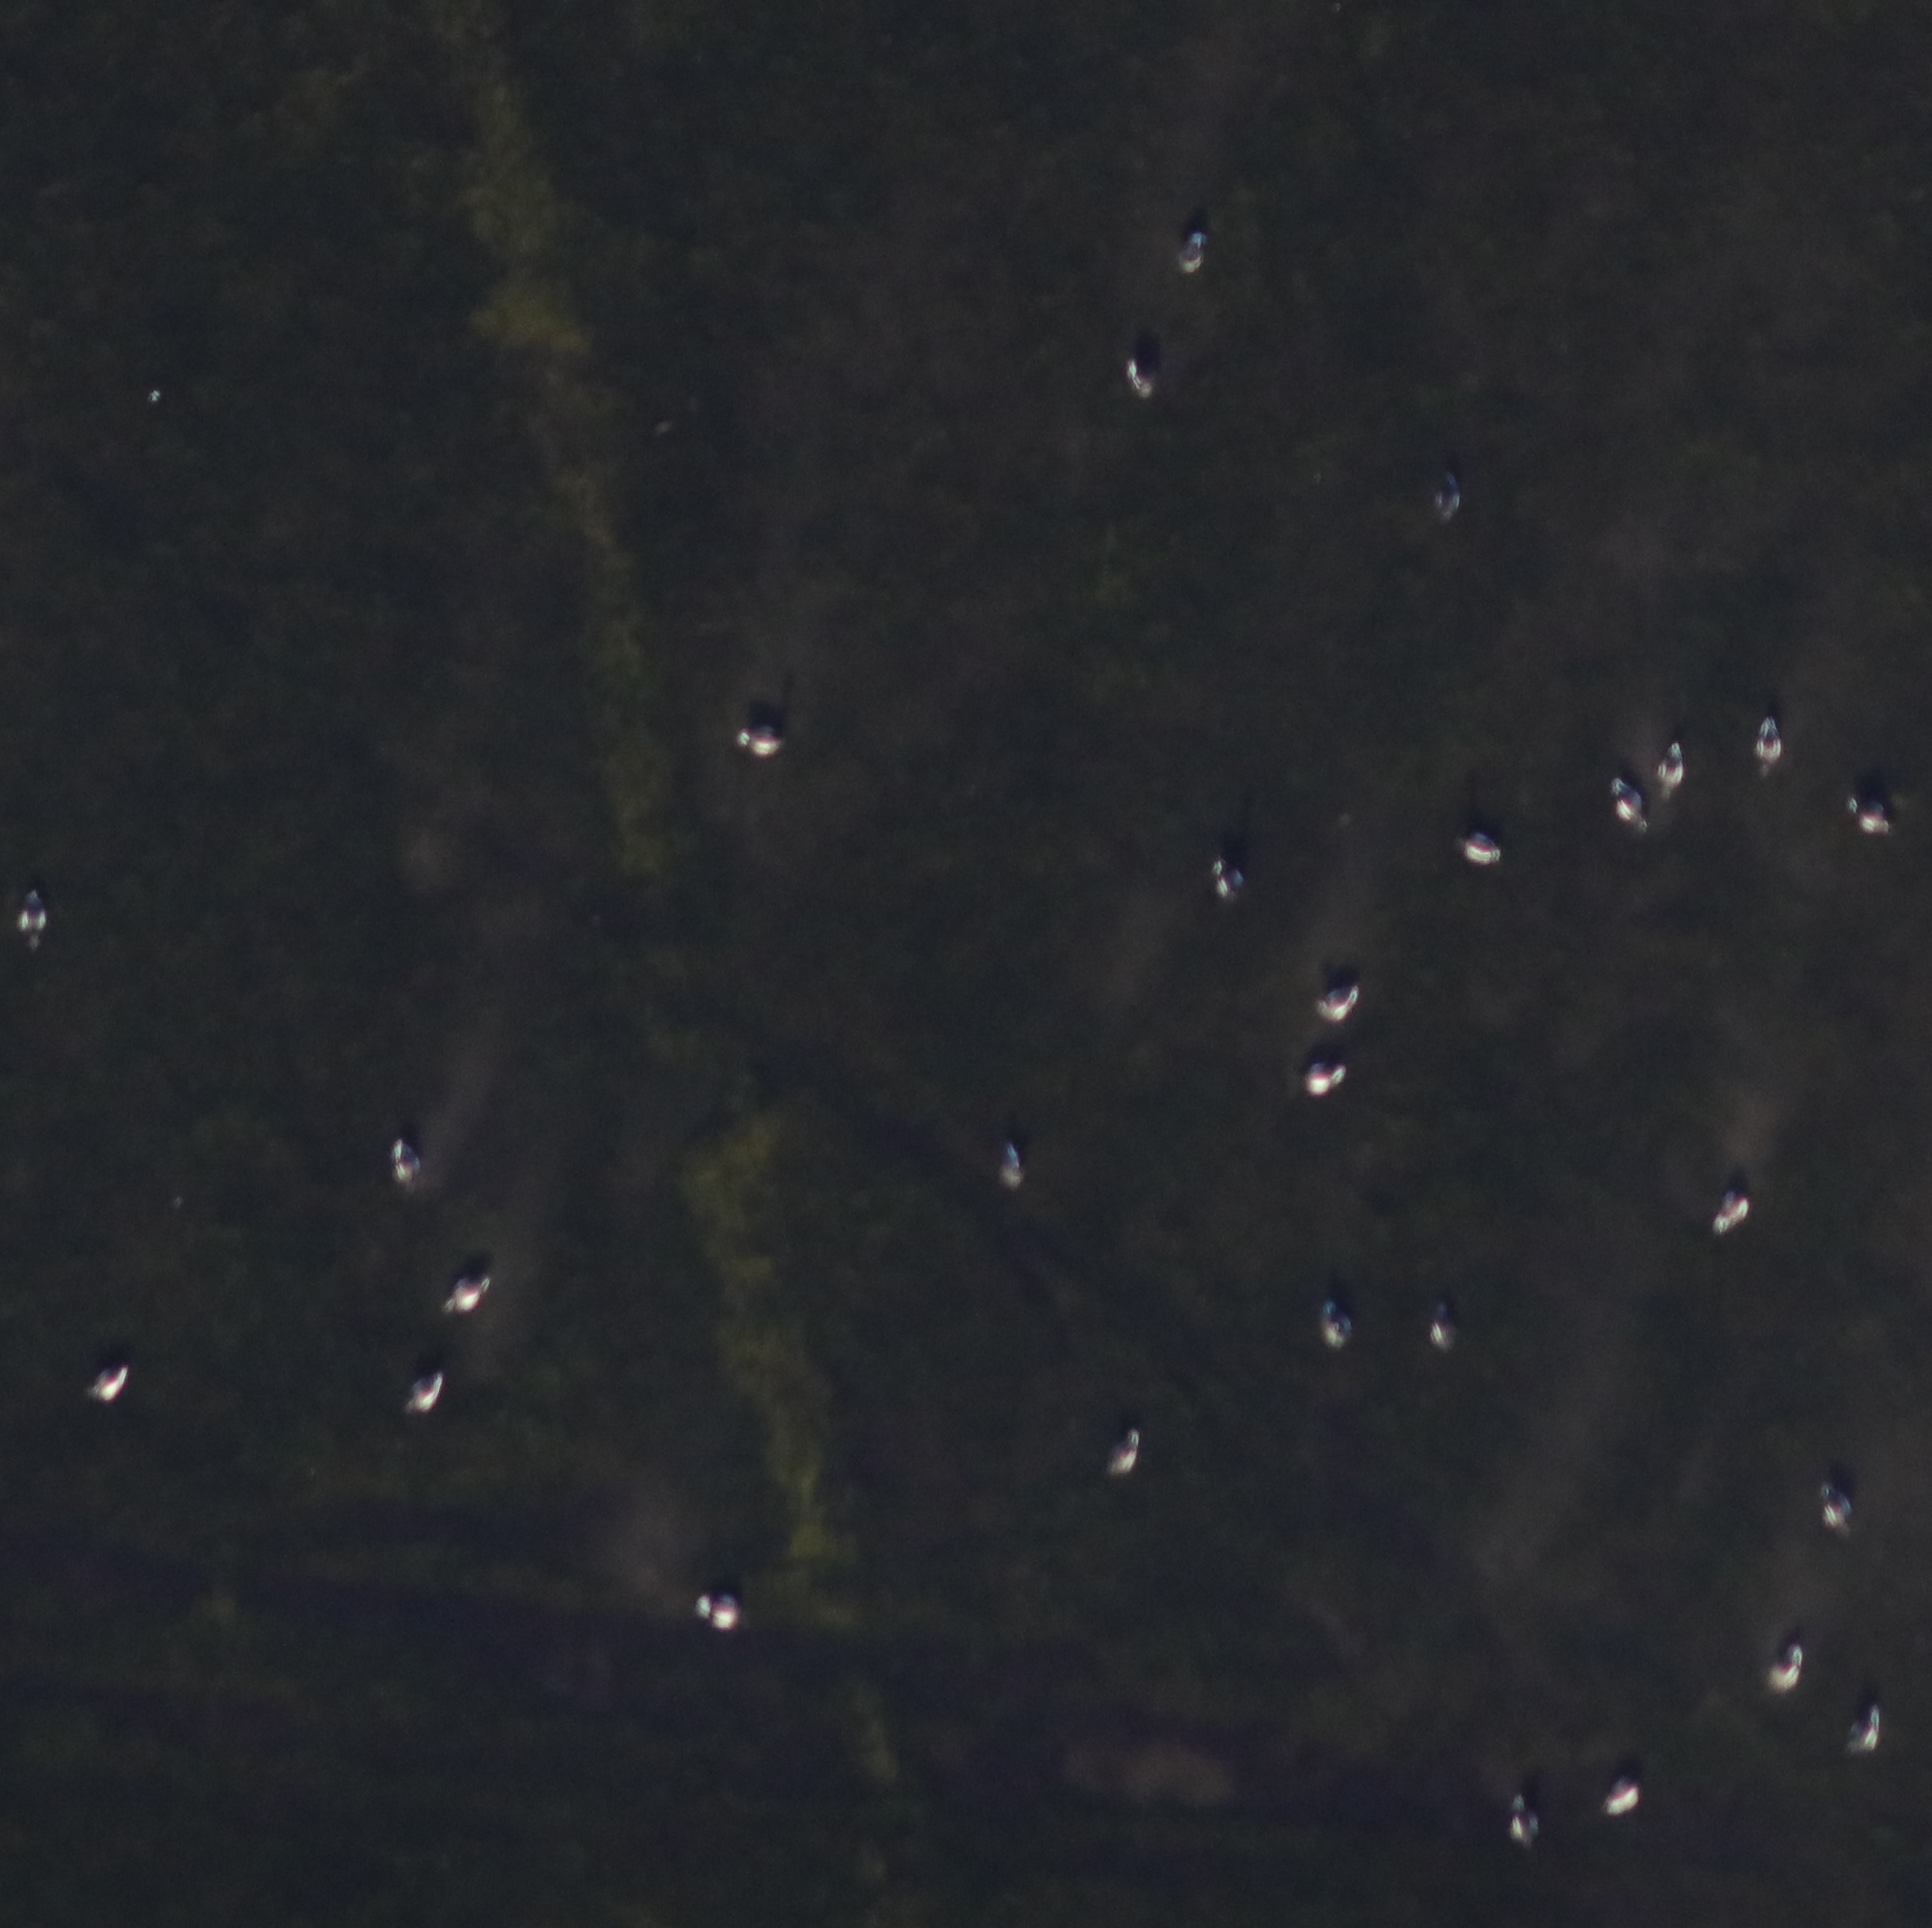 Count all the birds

28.